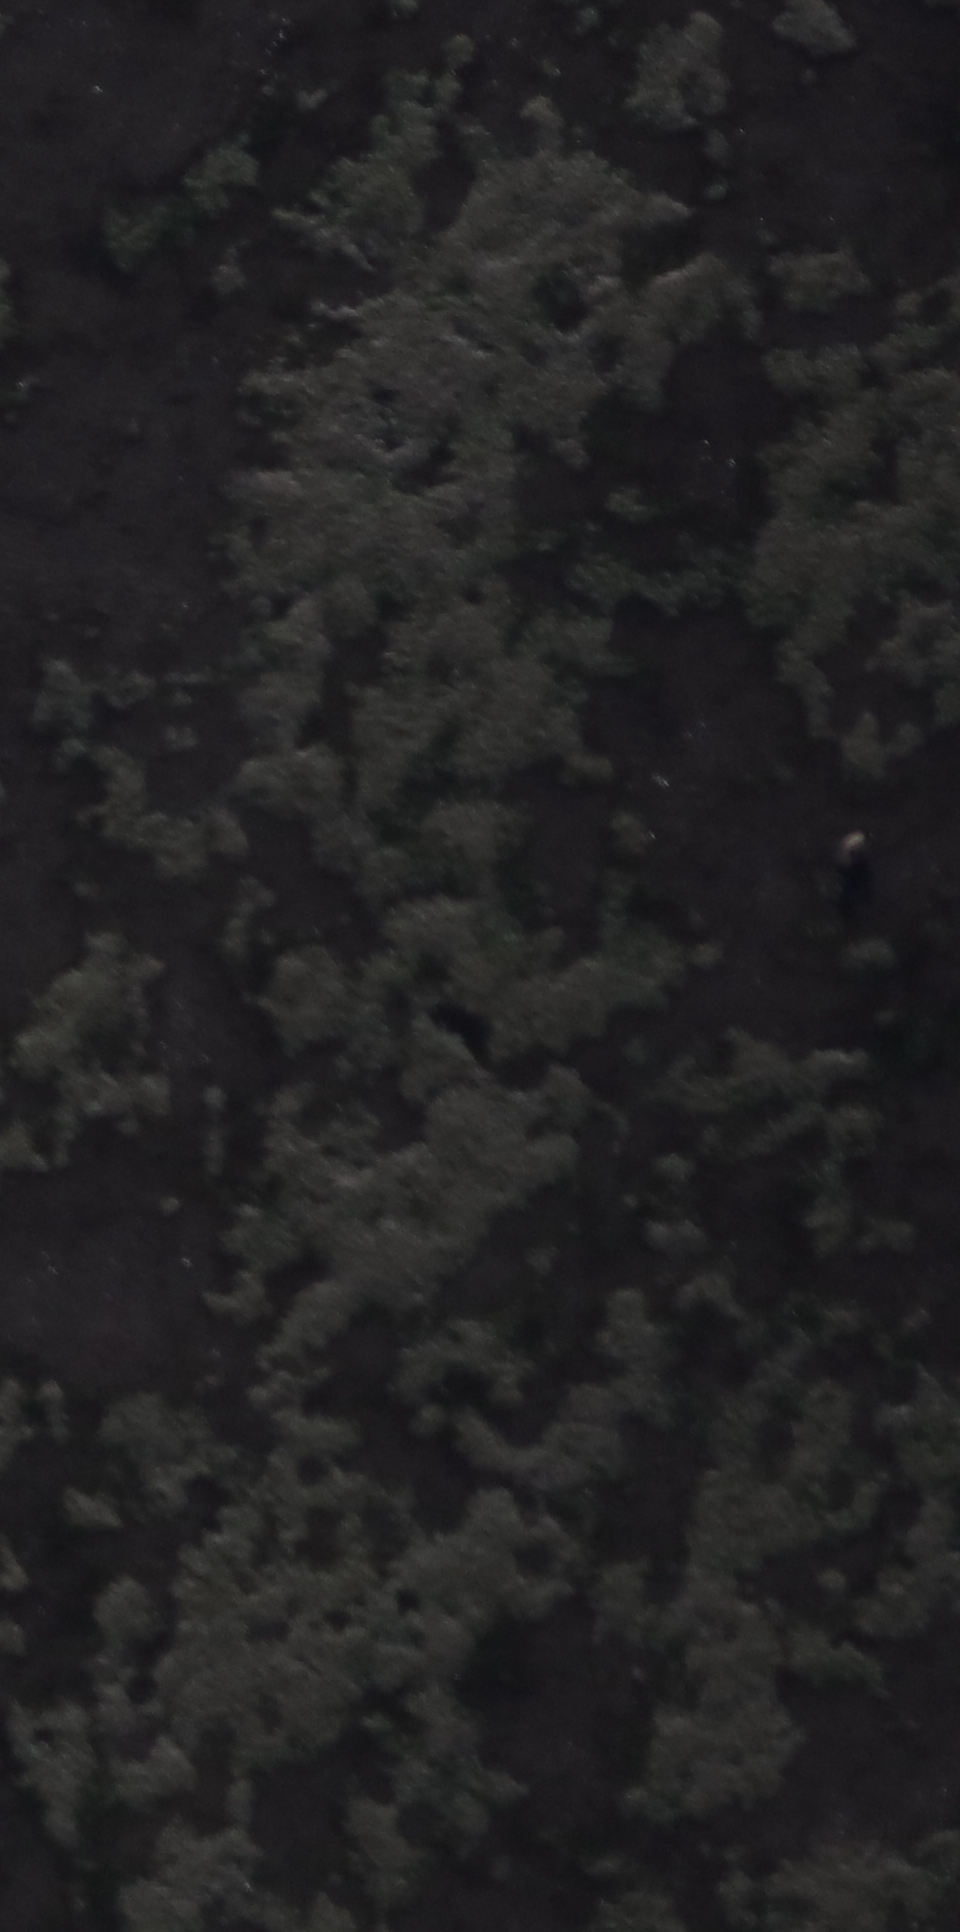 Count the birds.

1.